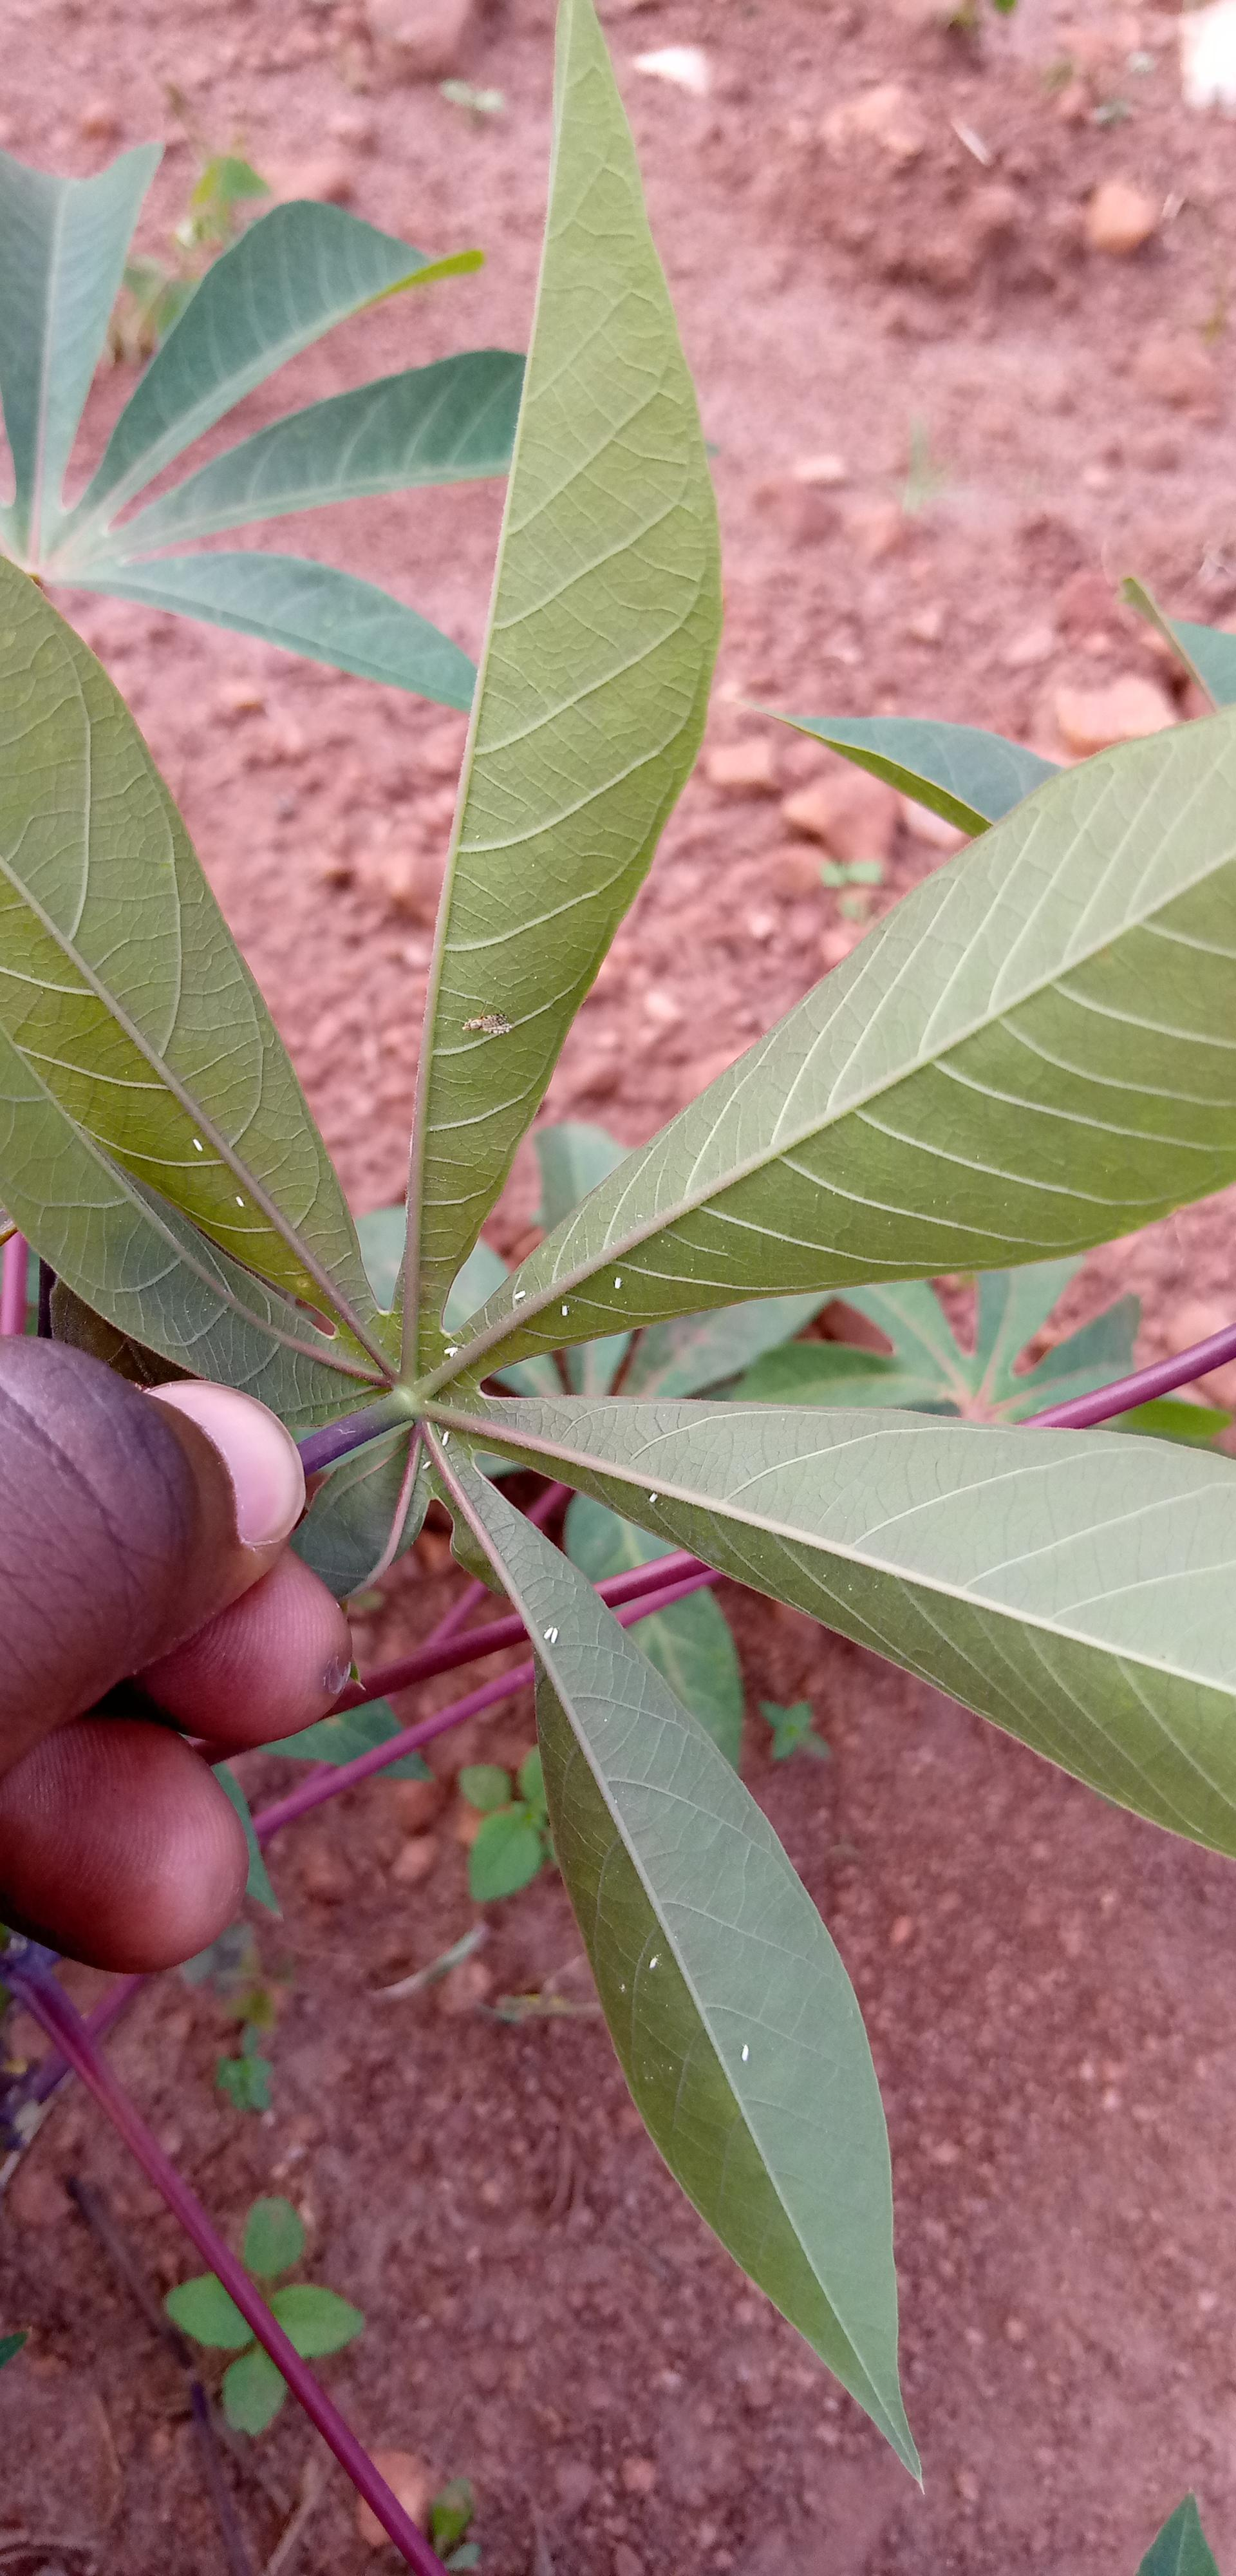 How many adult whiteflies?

13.